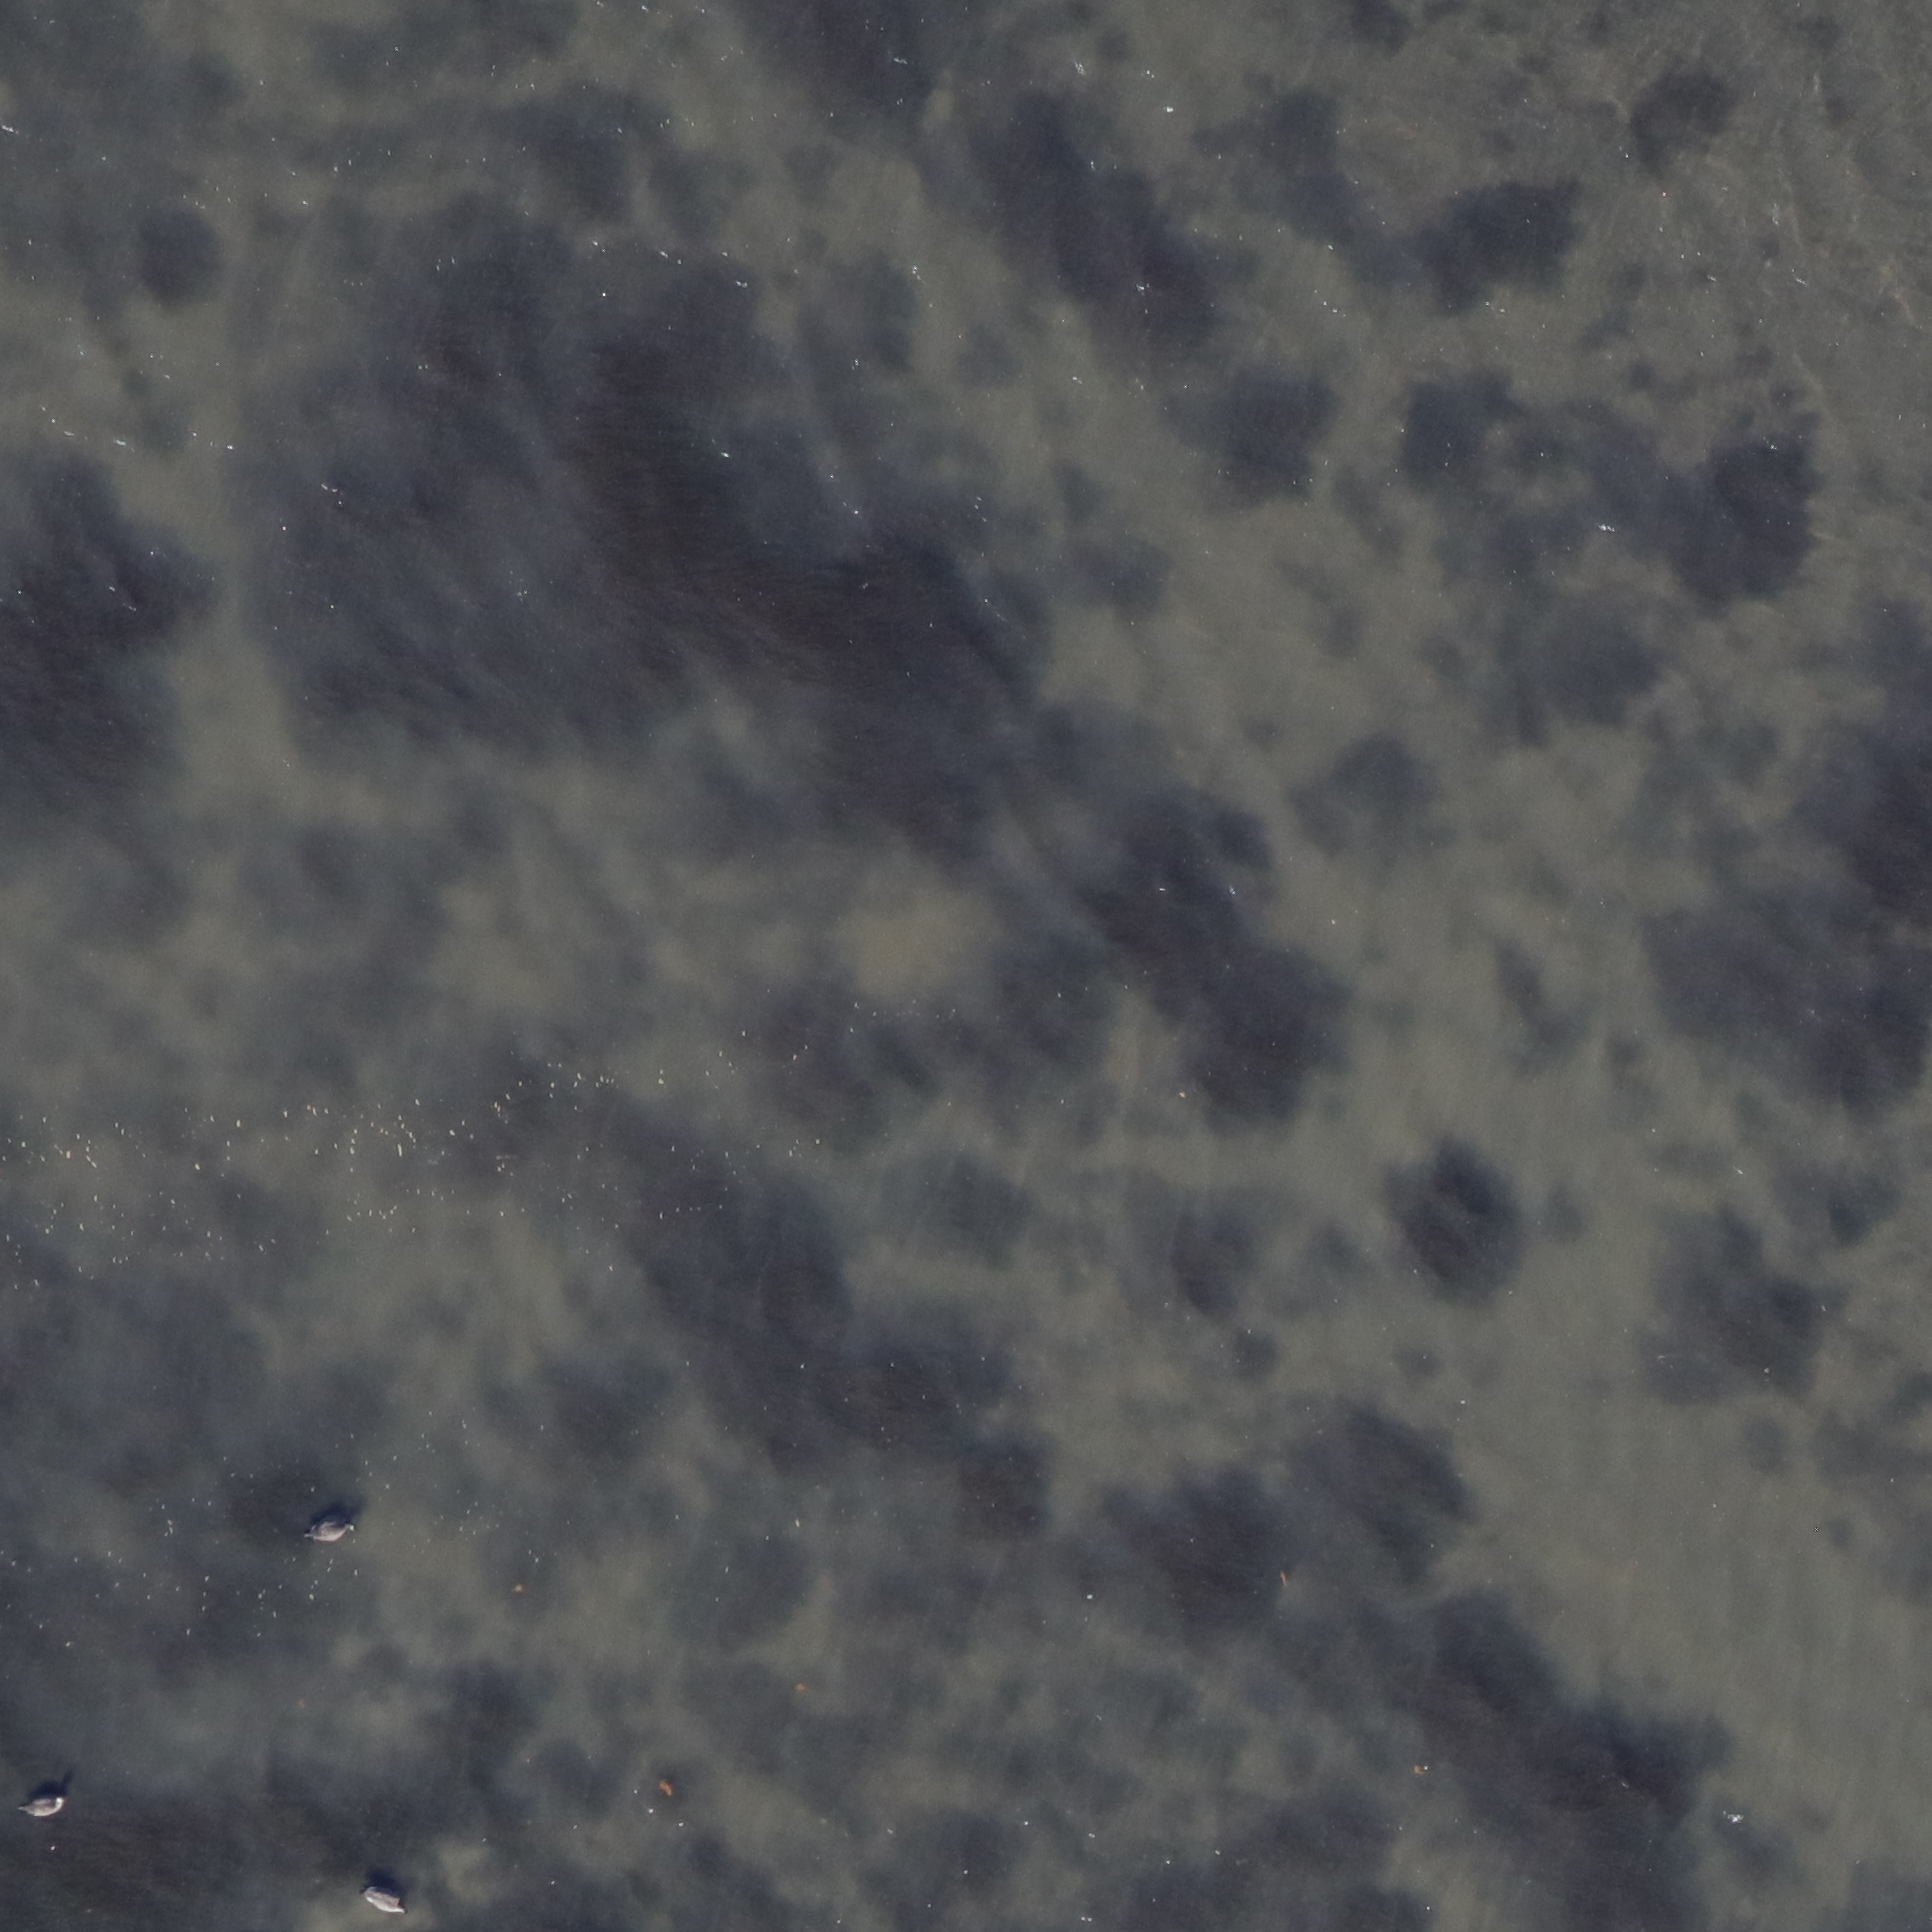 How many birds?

3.